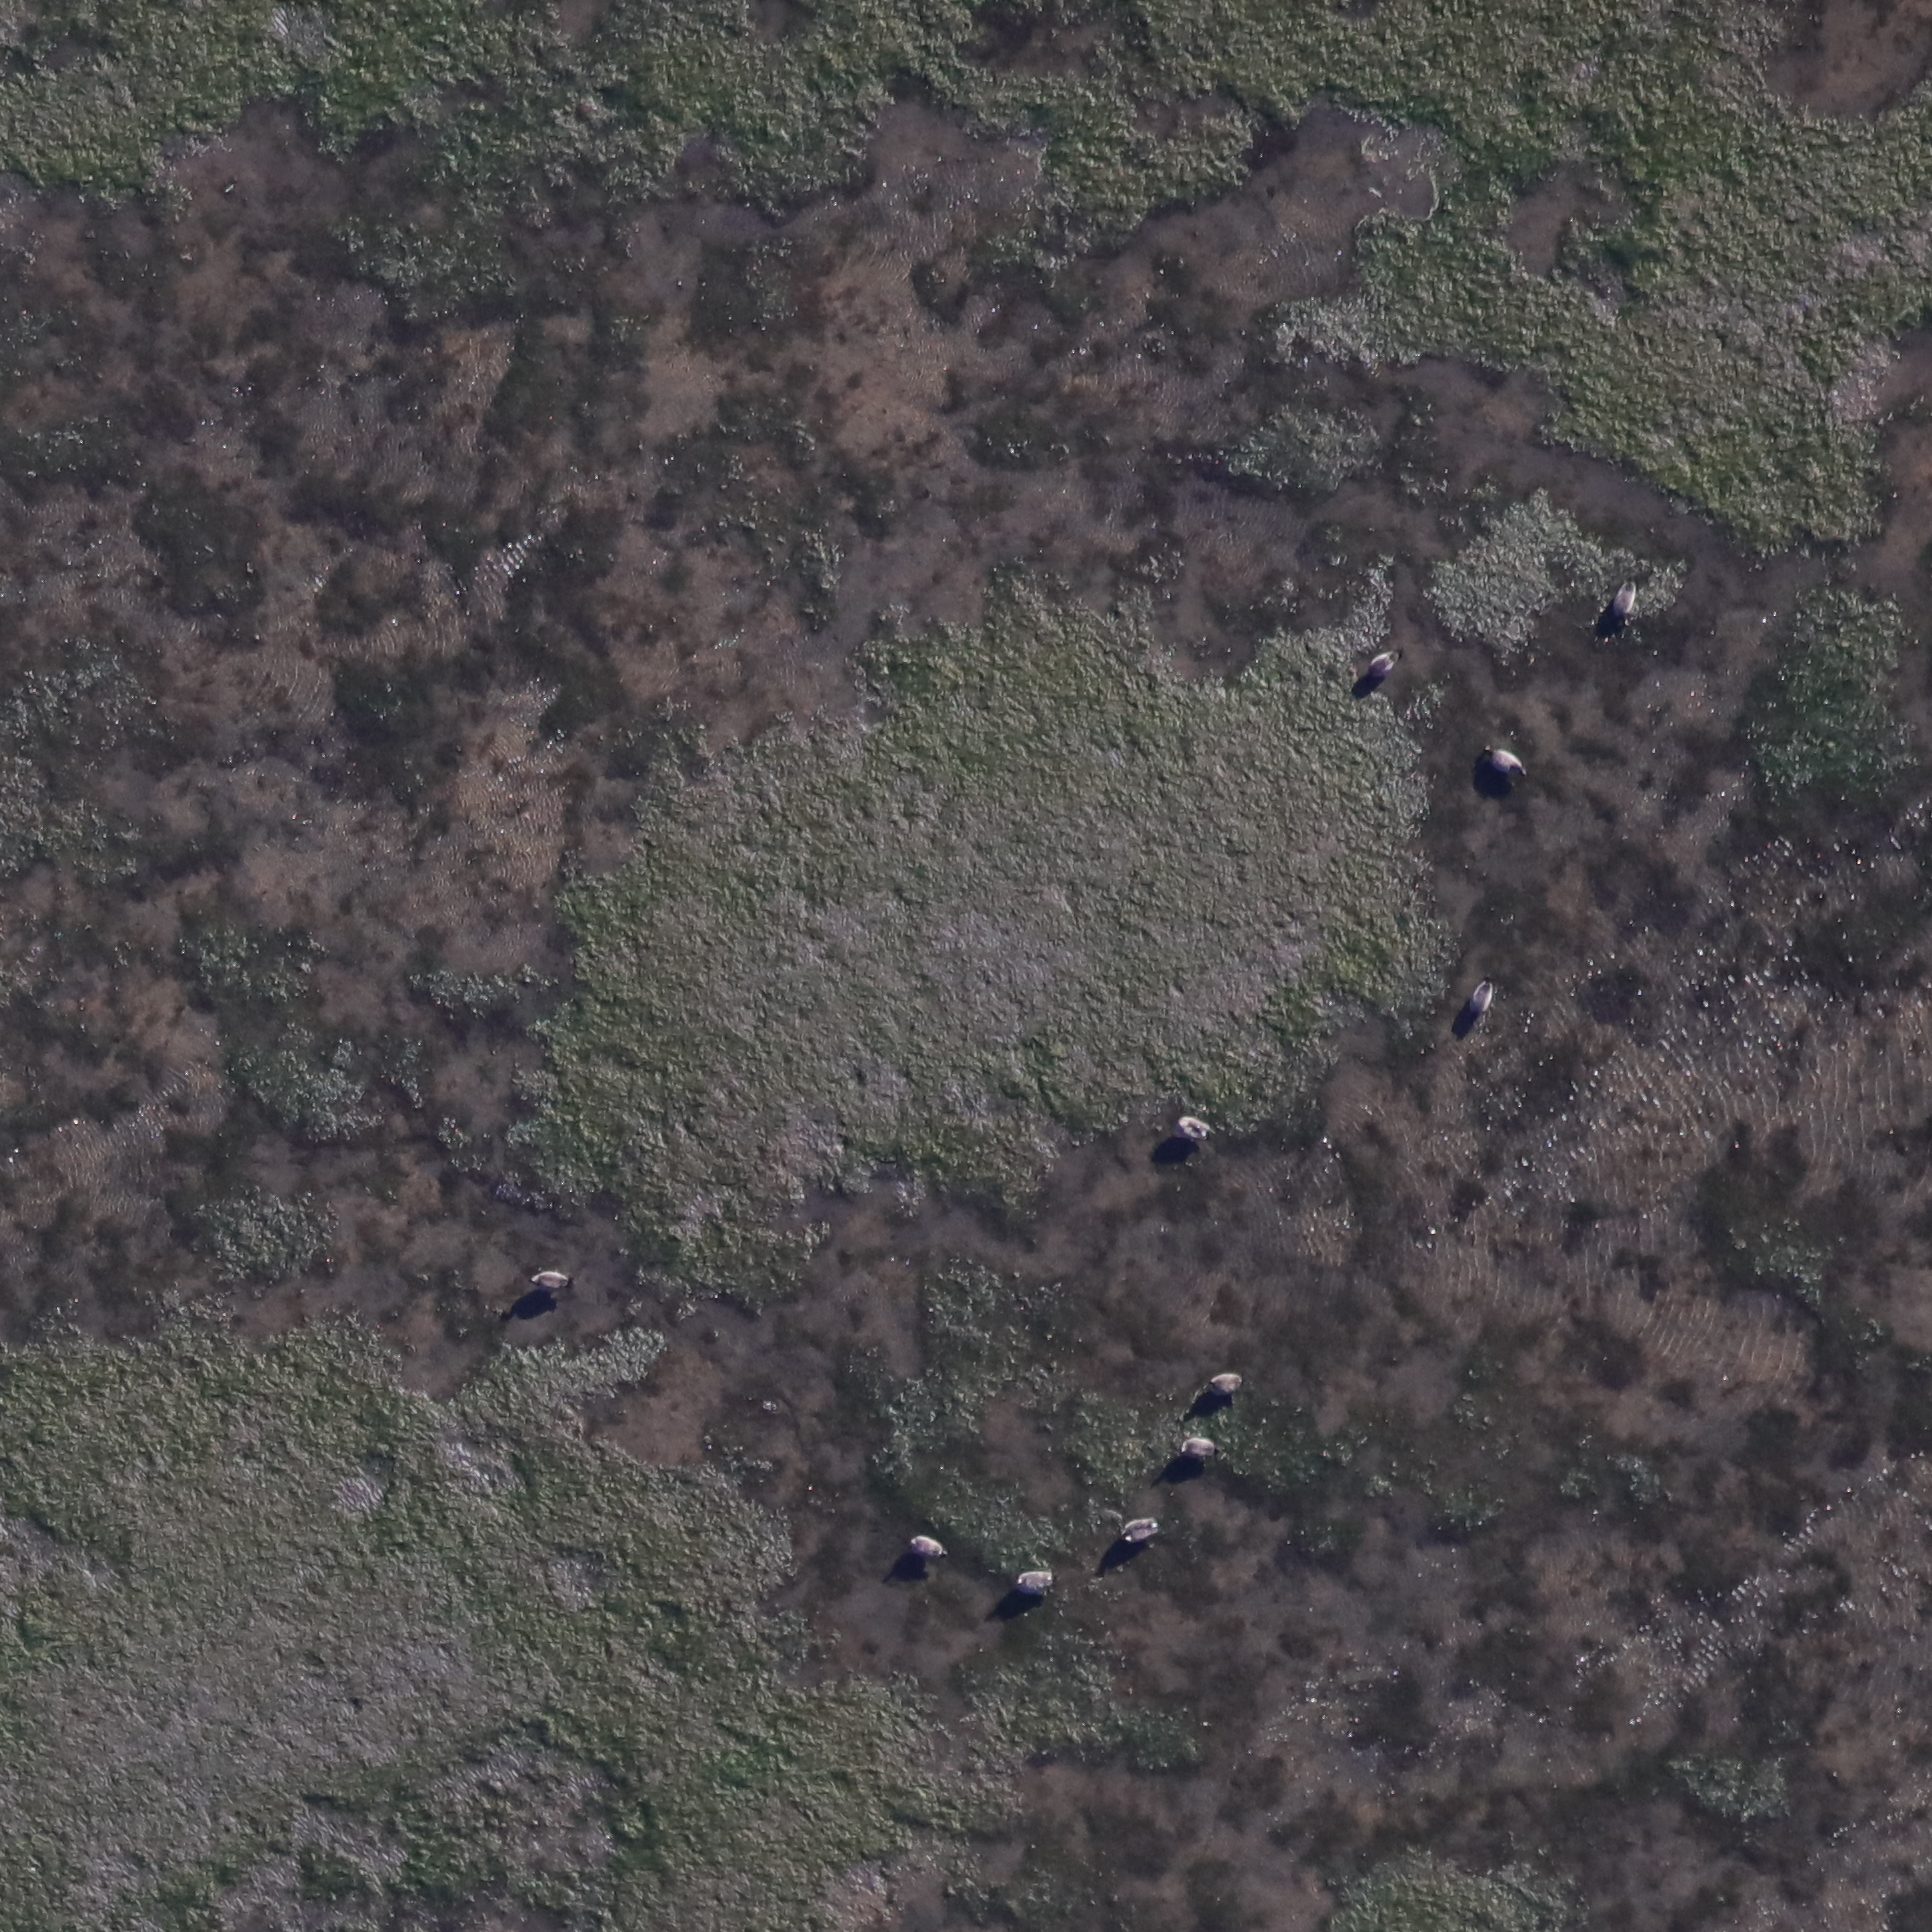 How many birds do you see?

11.